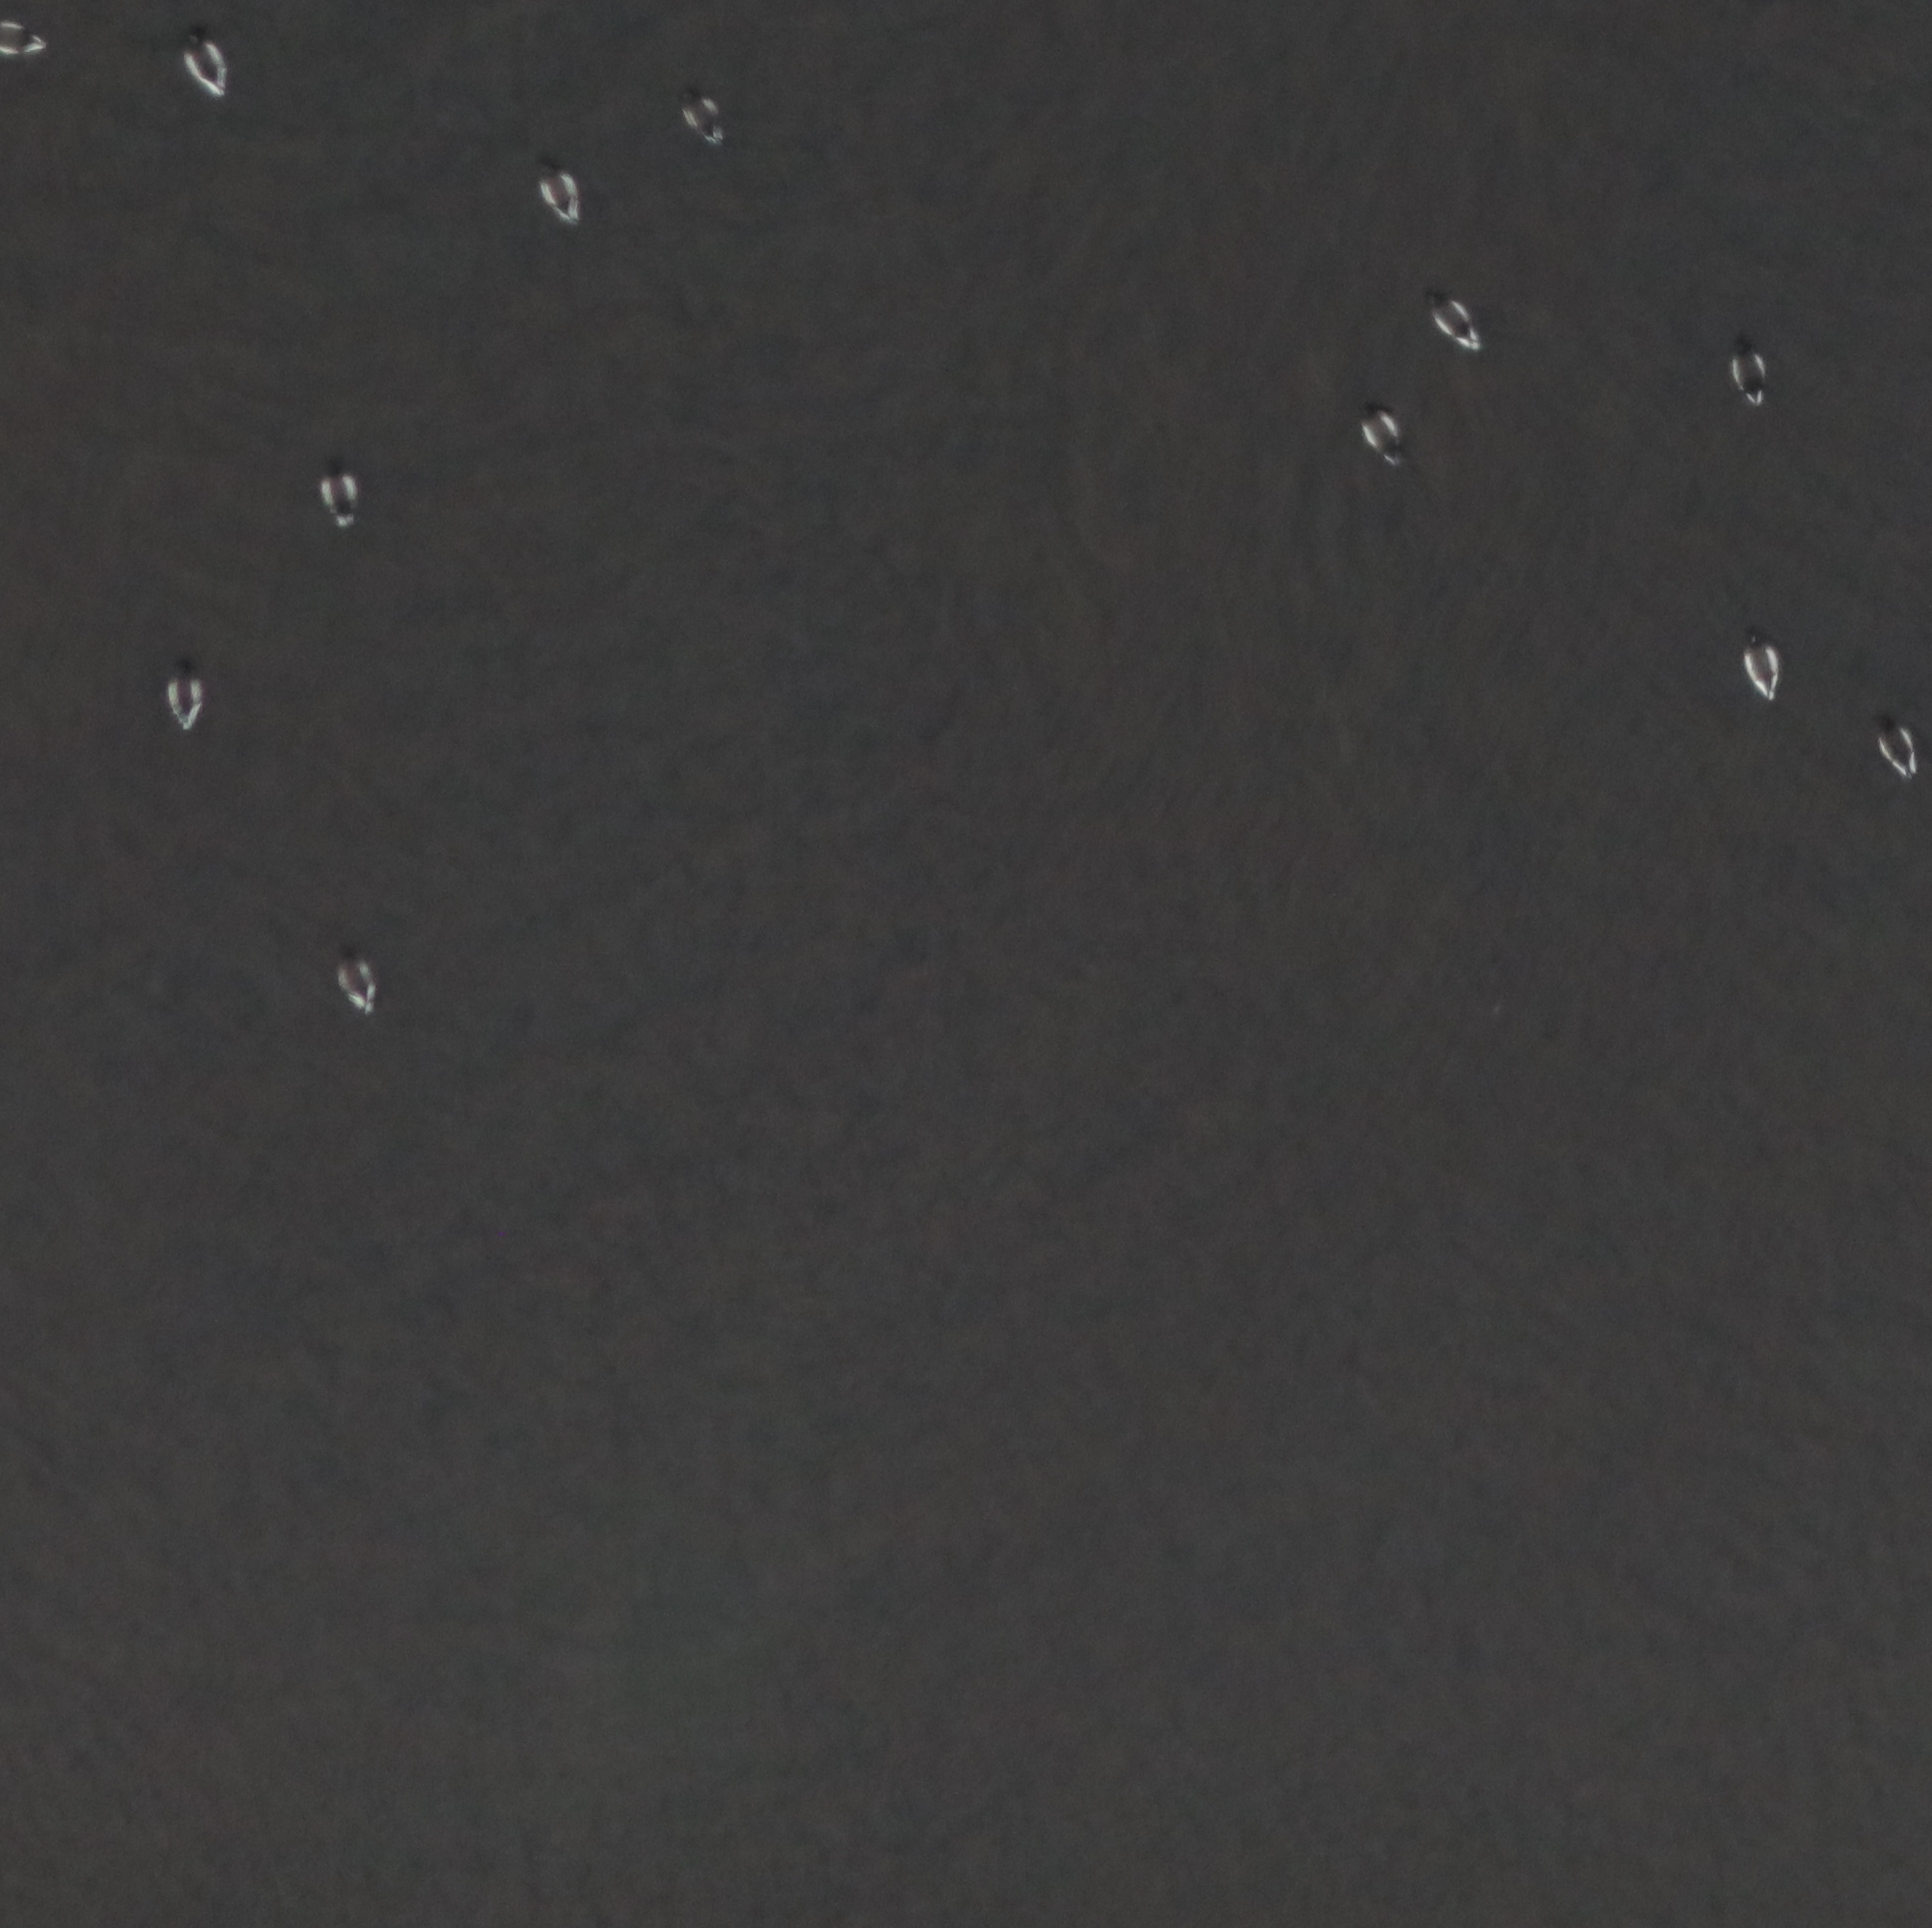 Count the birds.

12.